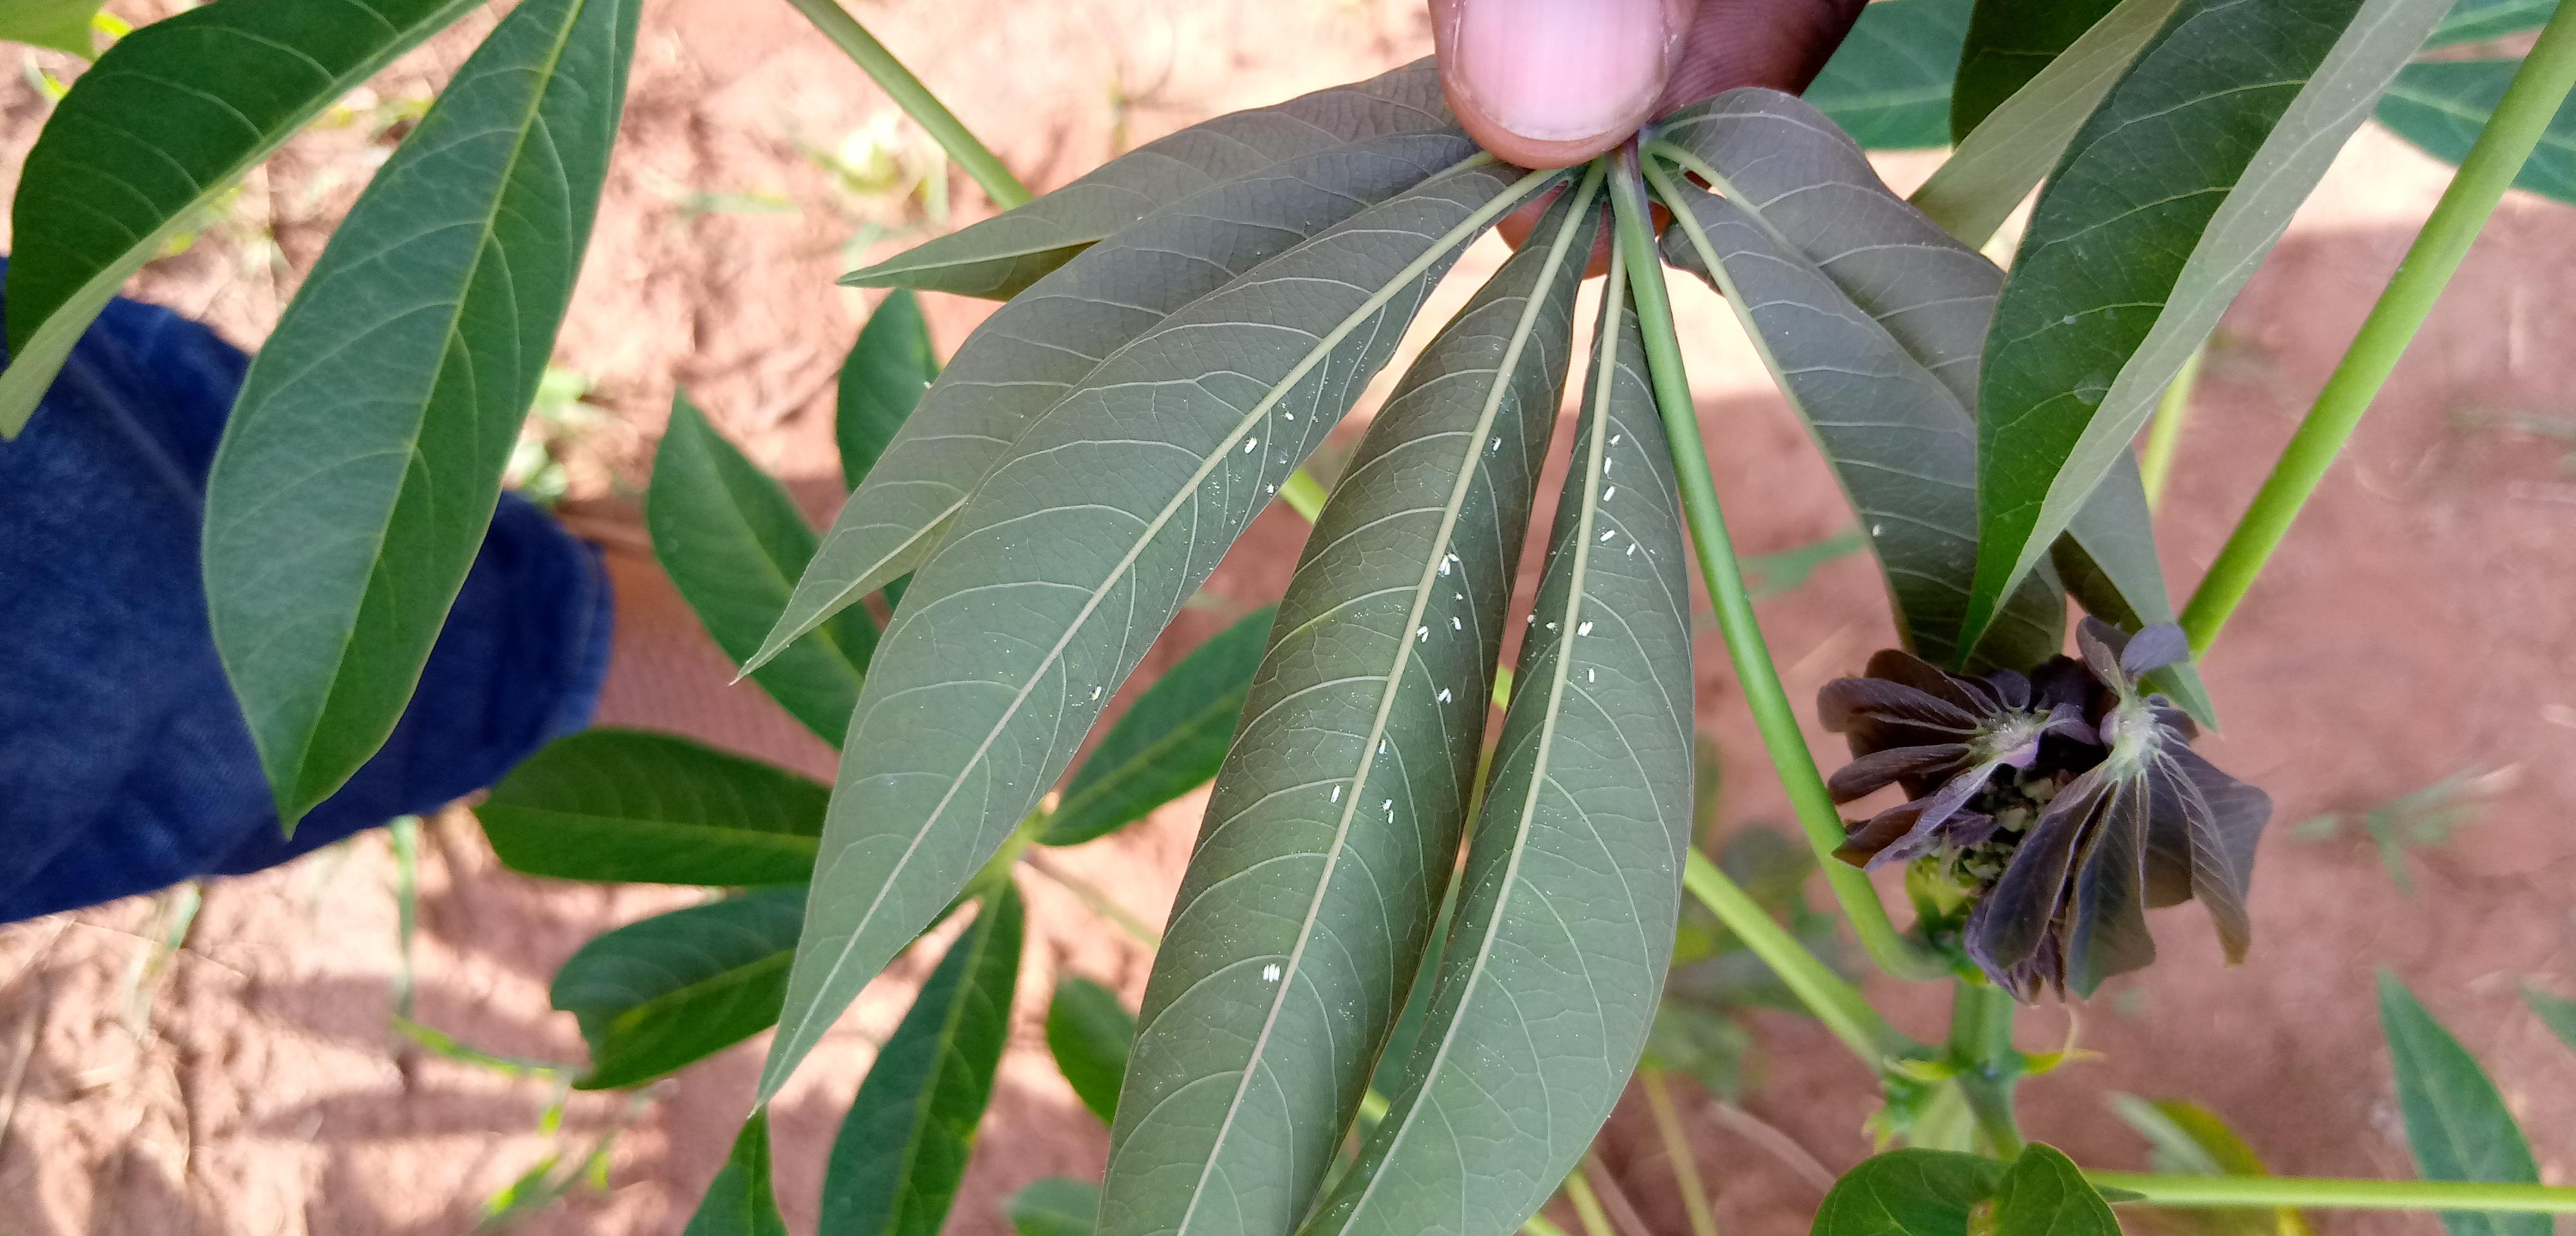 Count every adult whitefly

33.